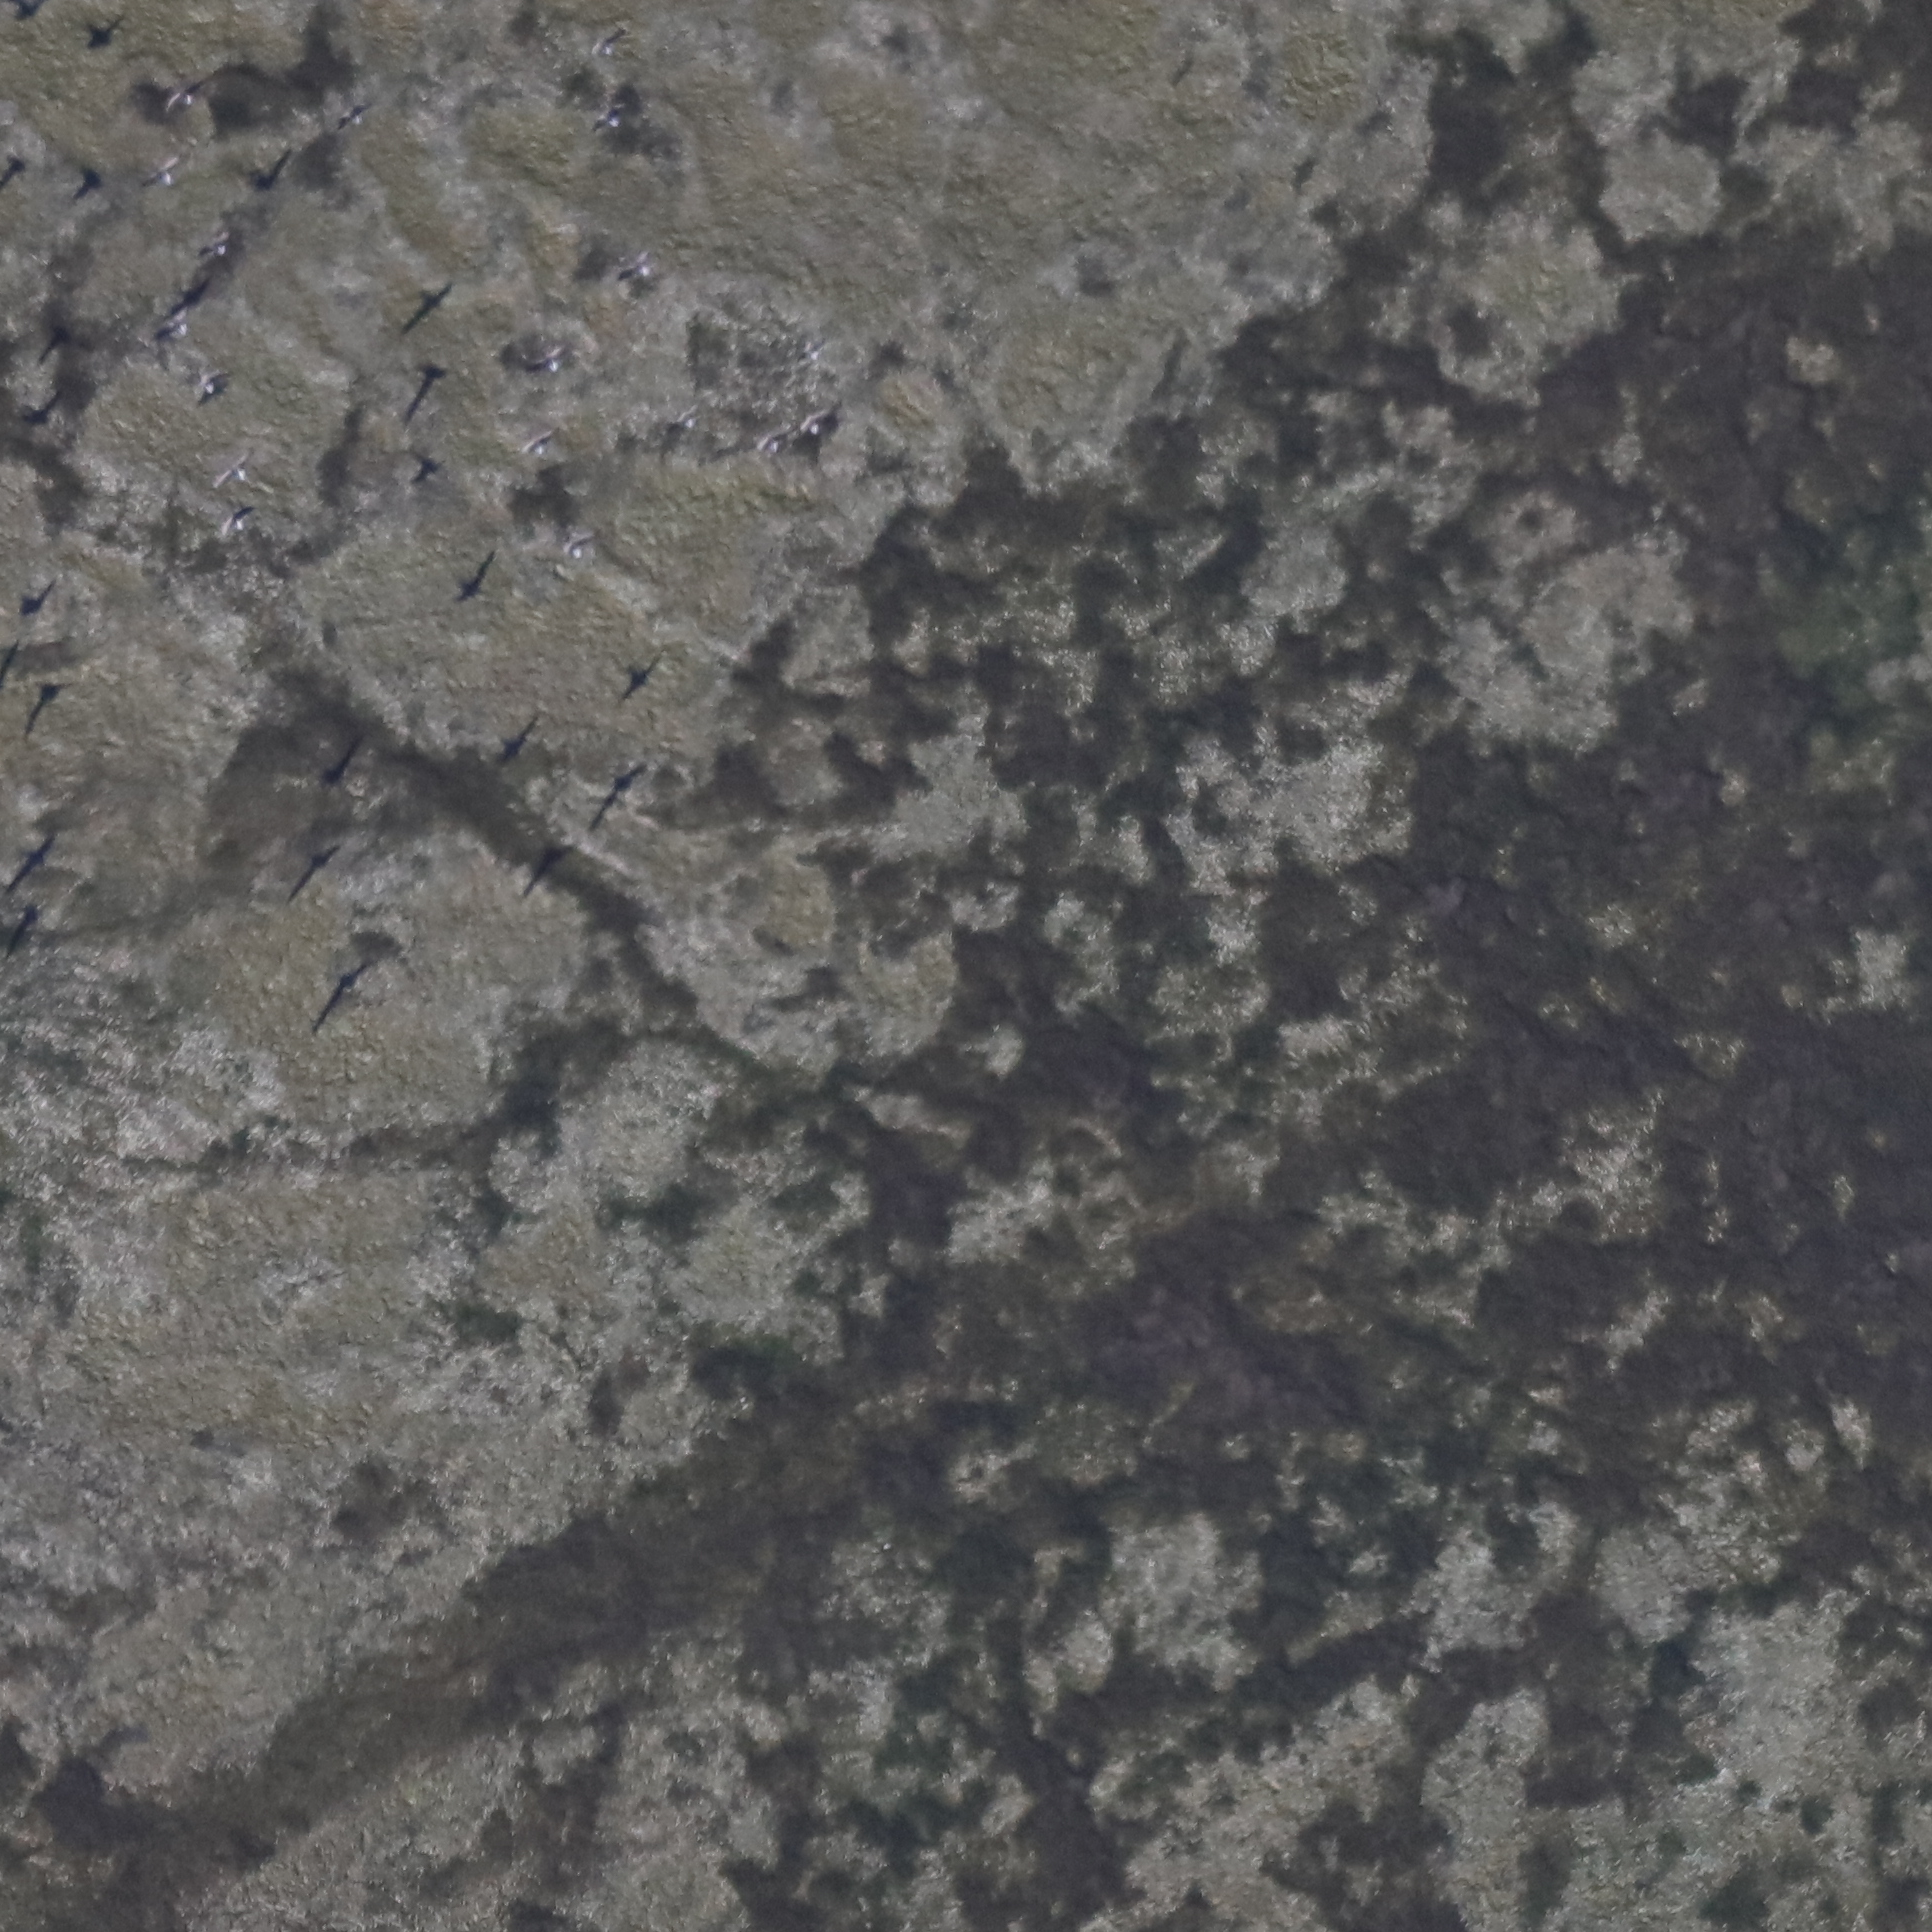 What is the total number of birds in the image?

17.